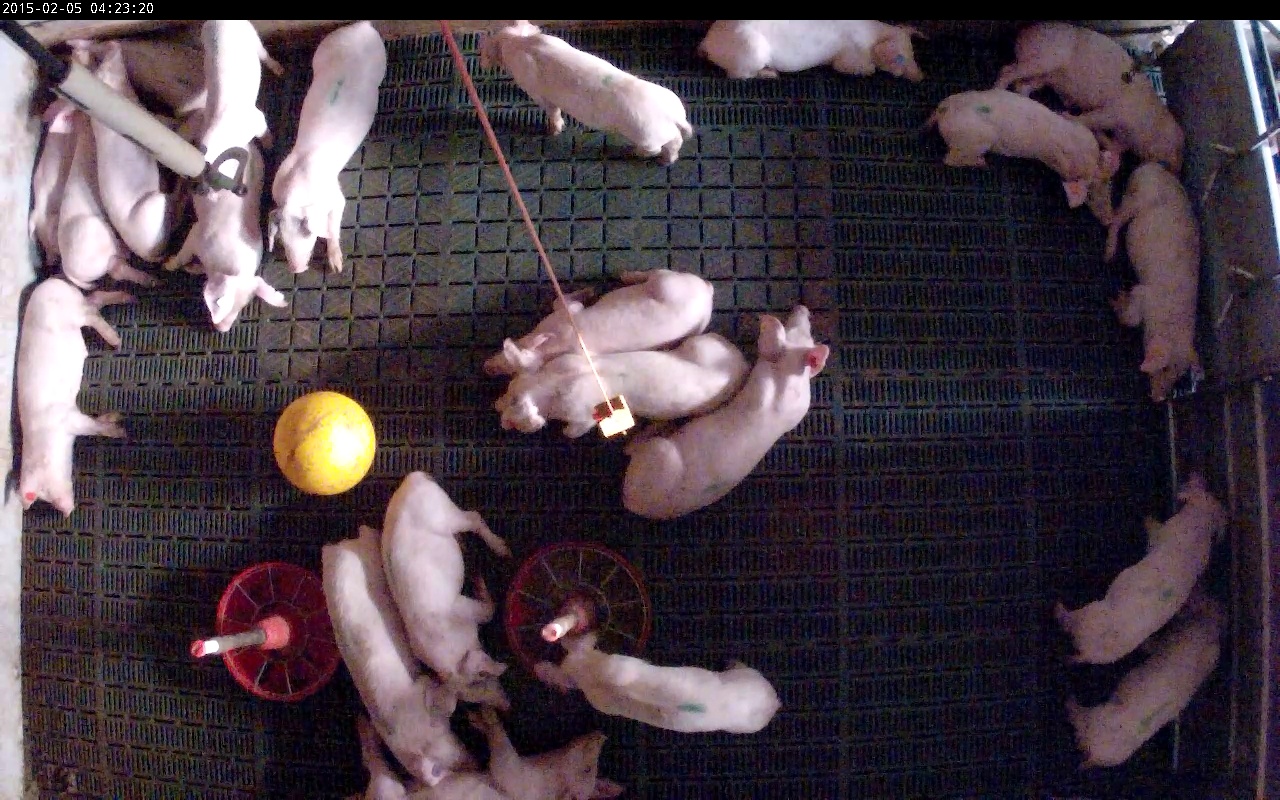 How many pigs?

22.